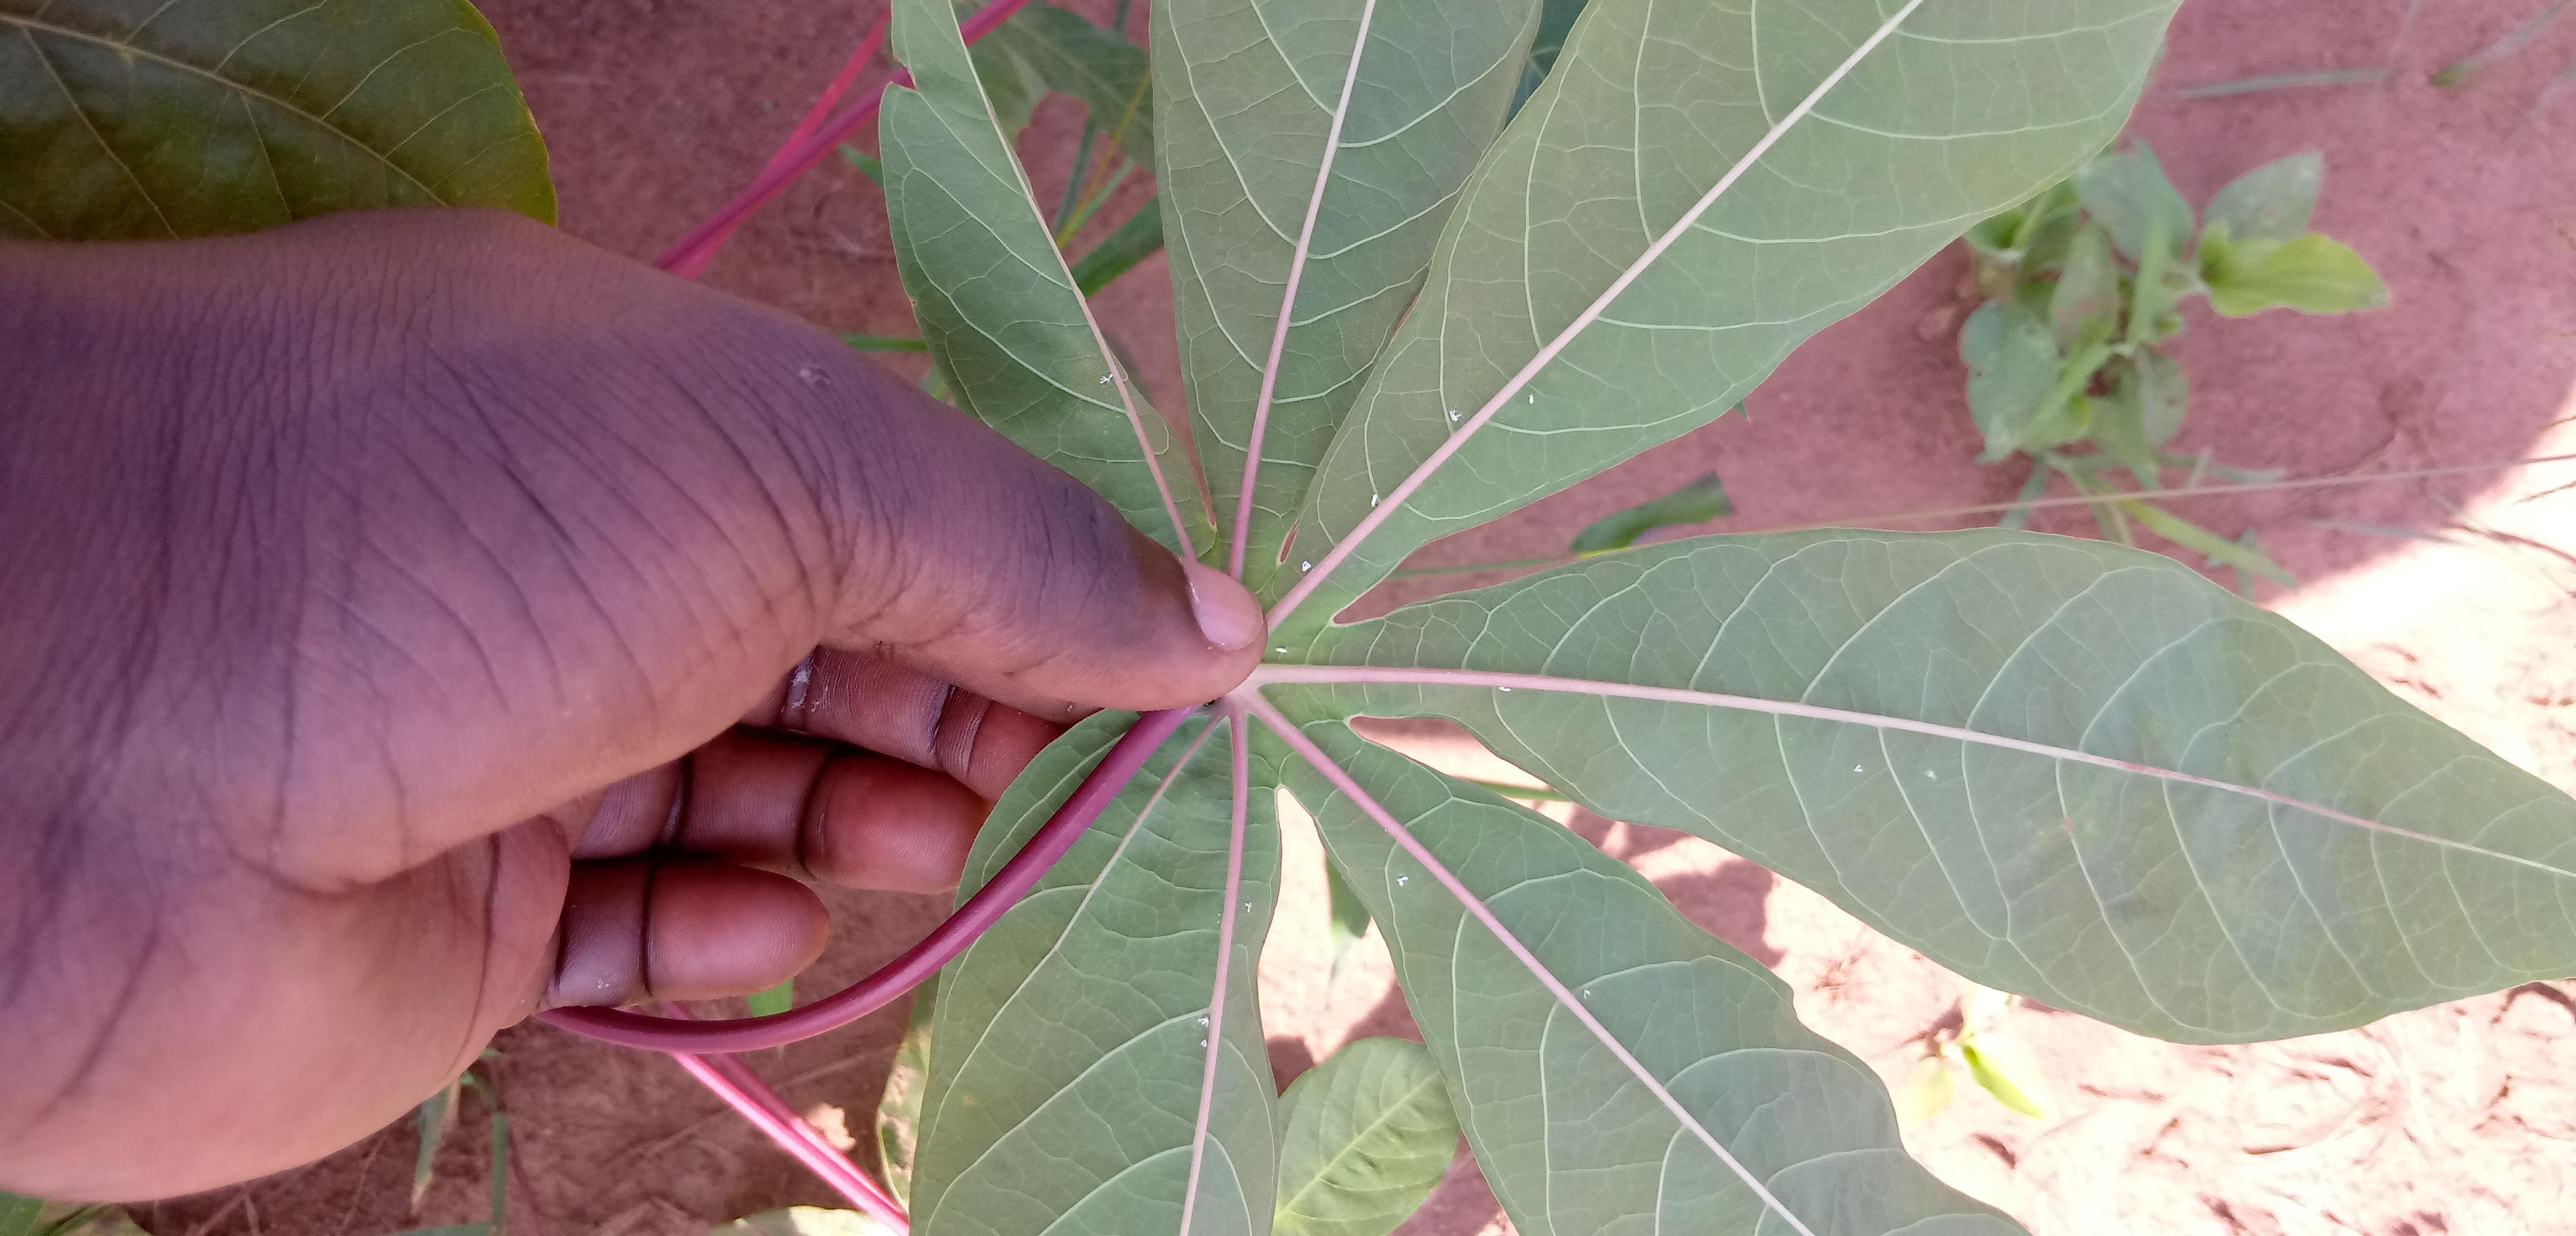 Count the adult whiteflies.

13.